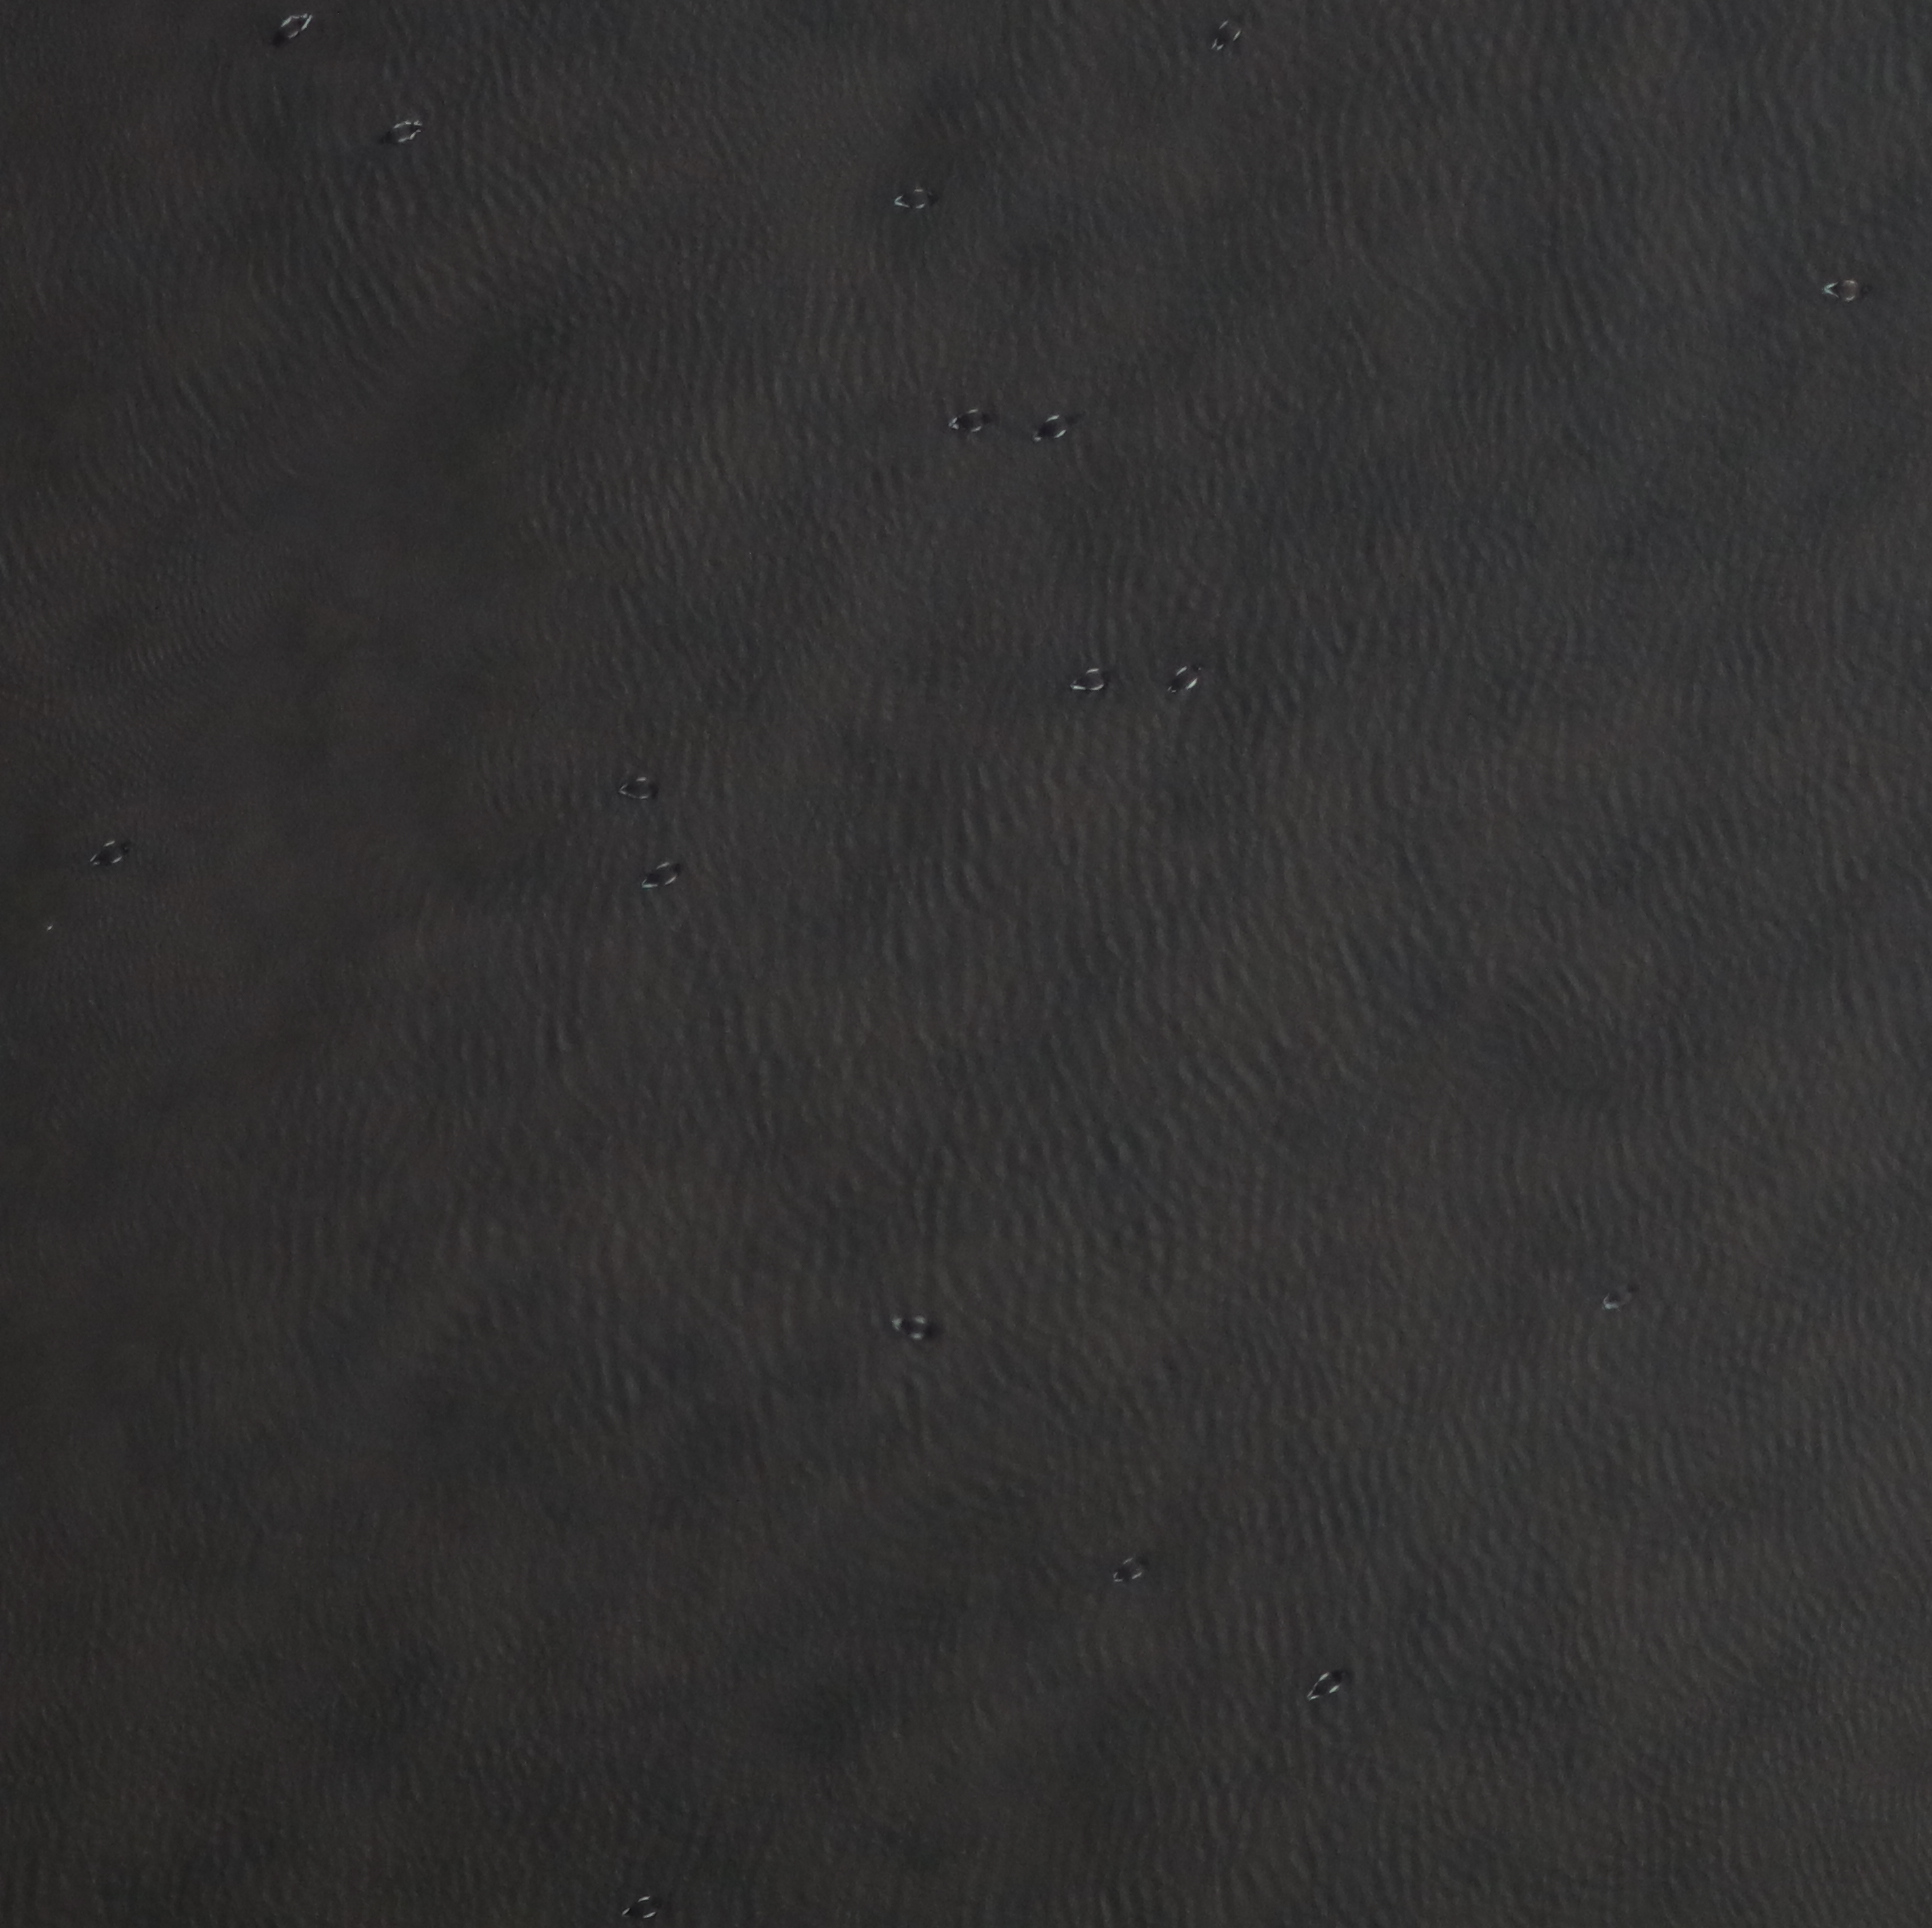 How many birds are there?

17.